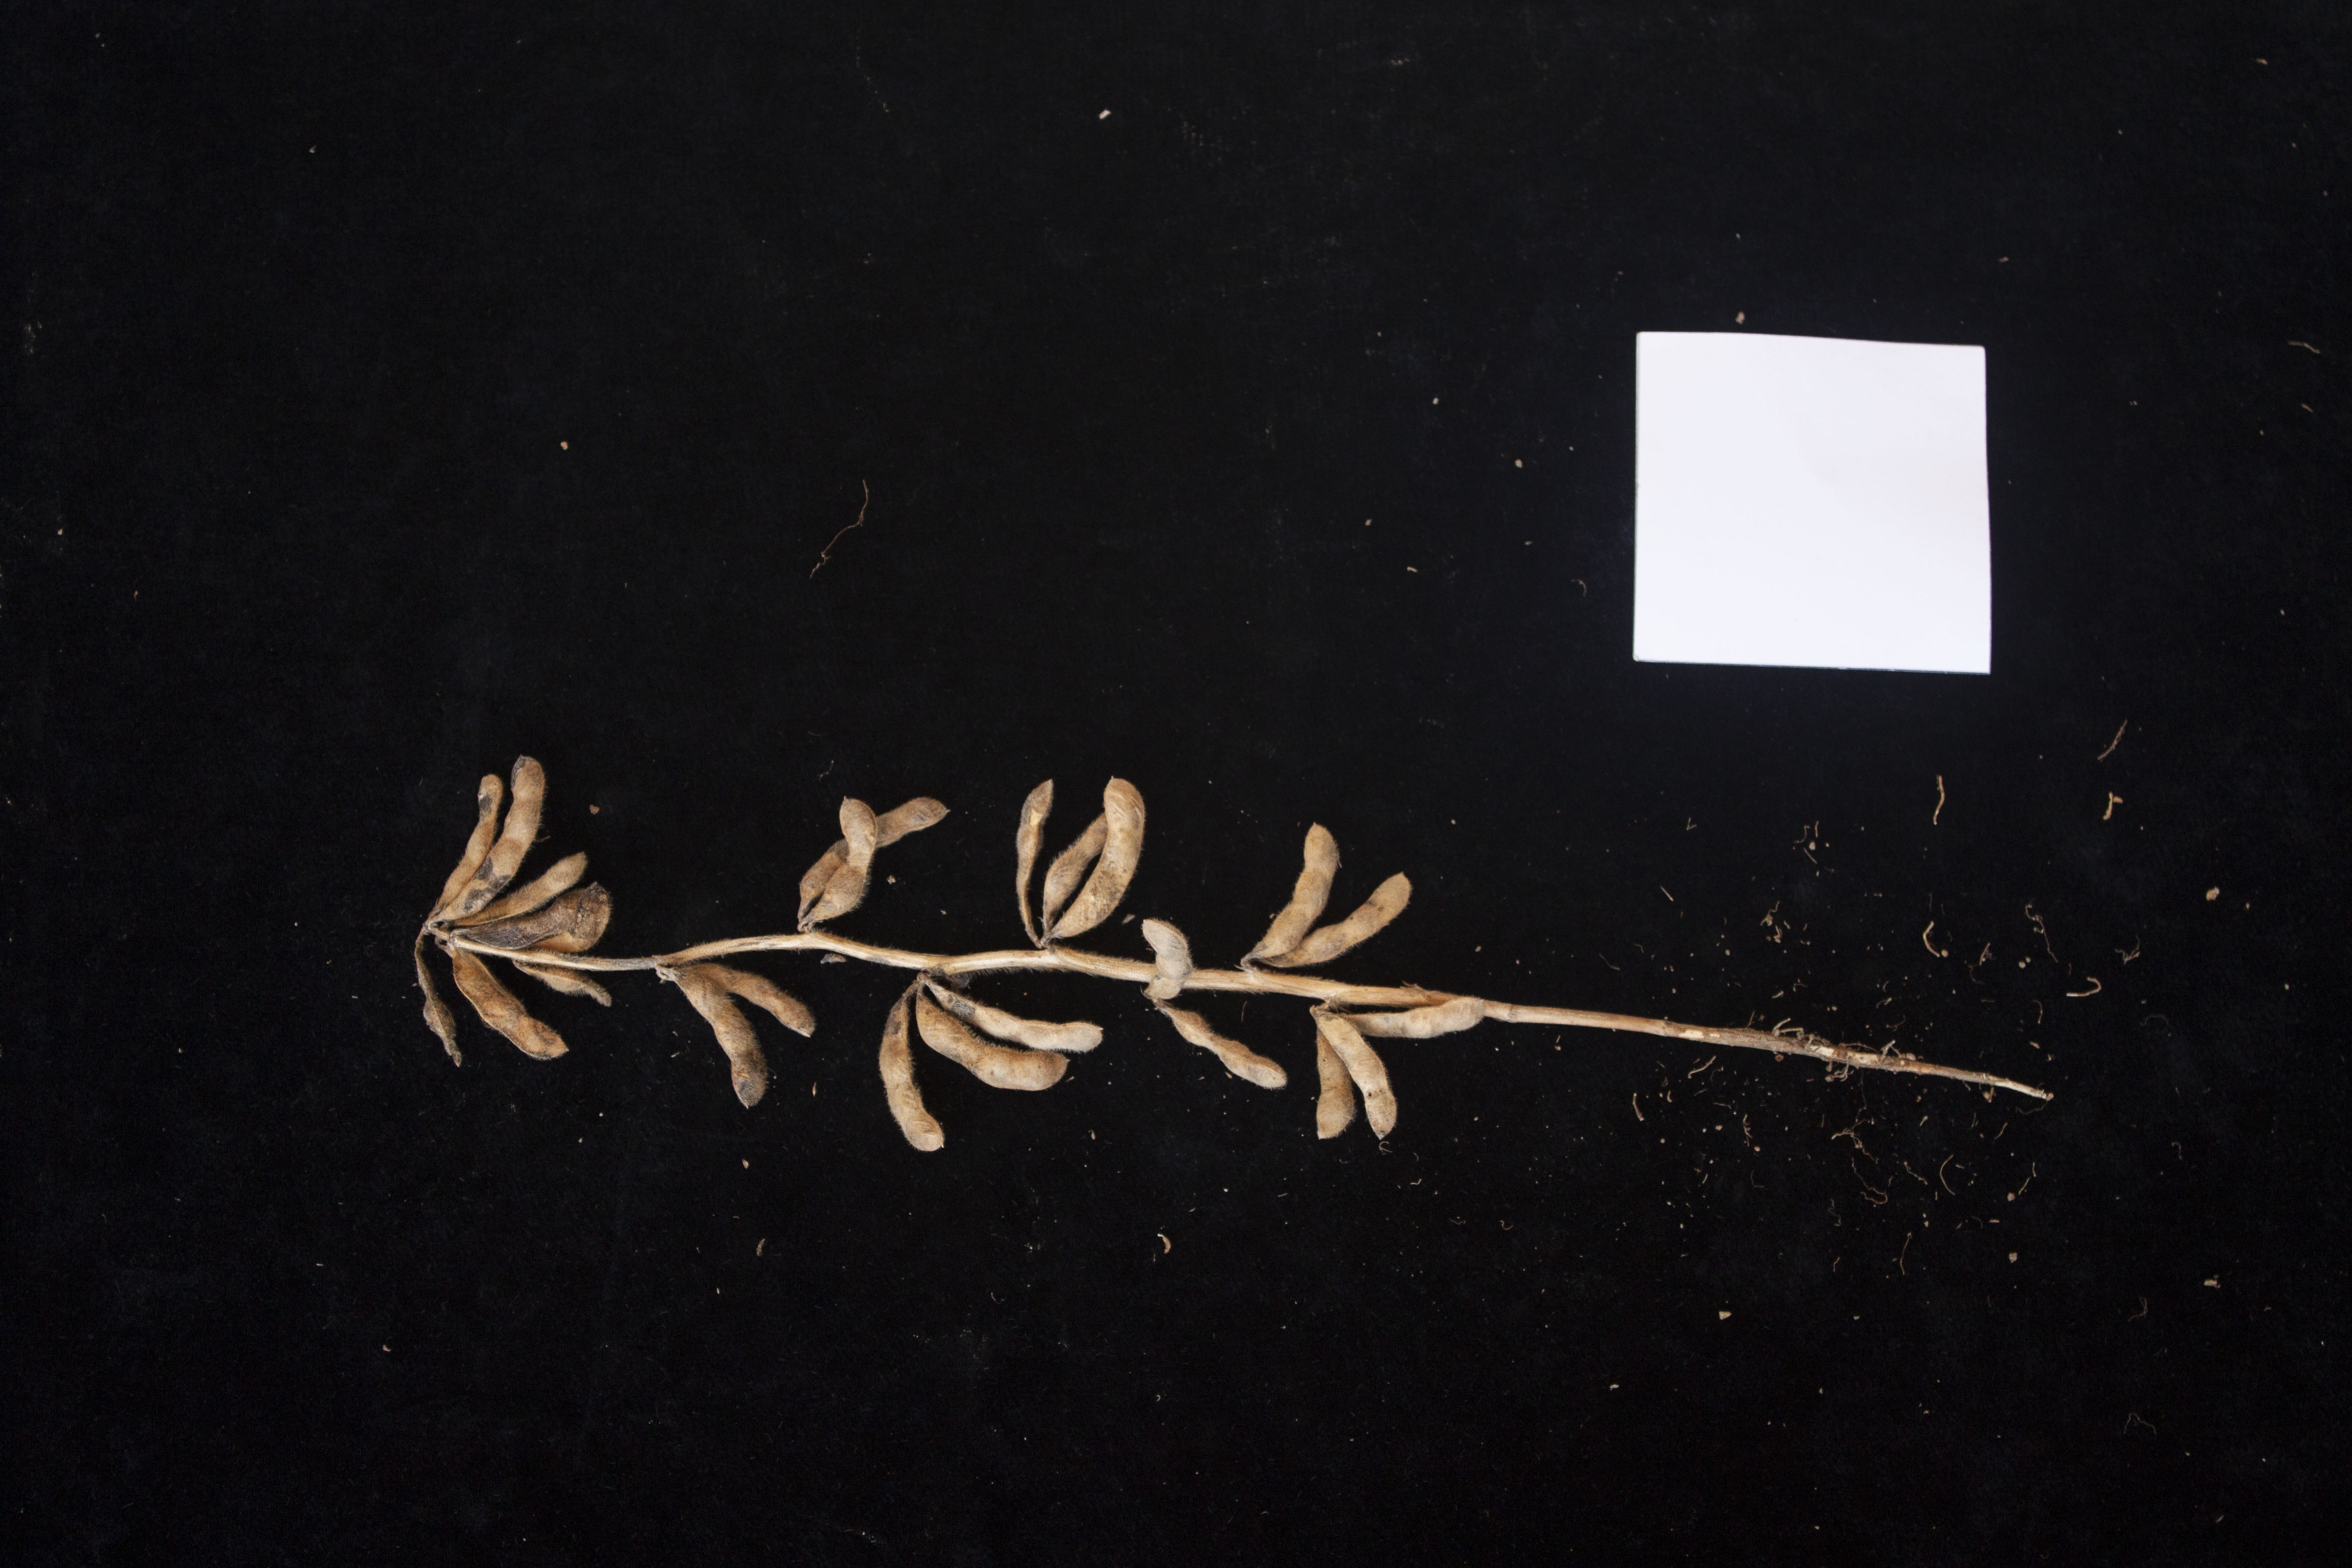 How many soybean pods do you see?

25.